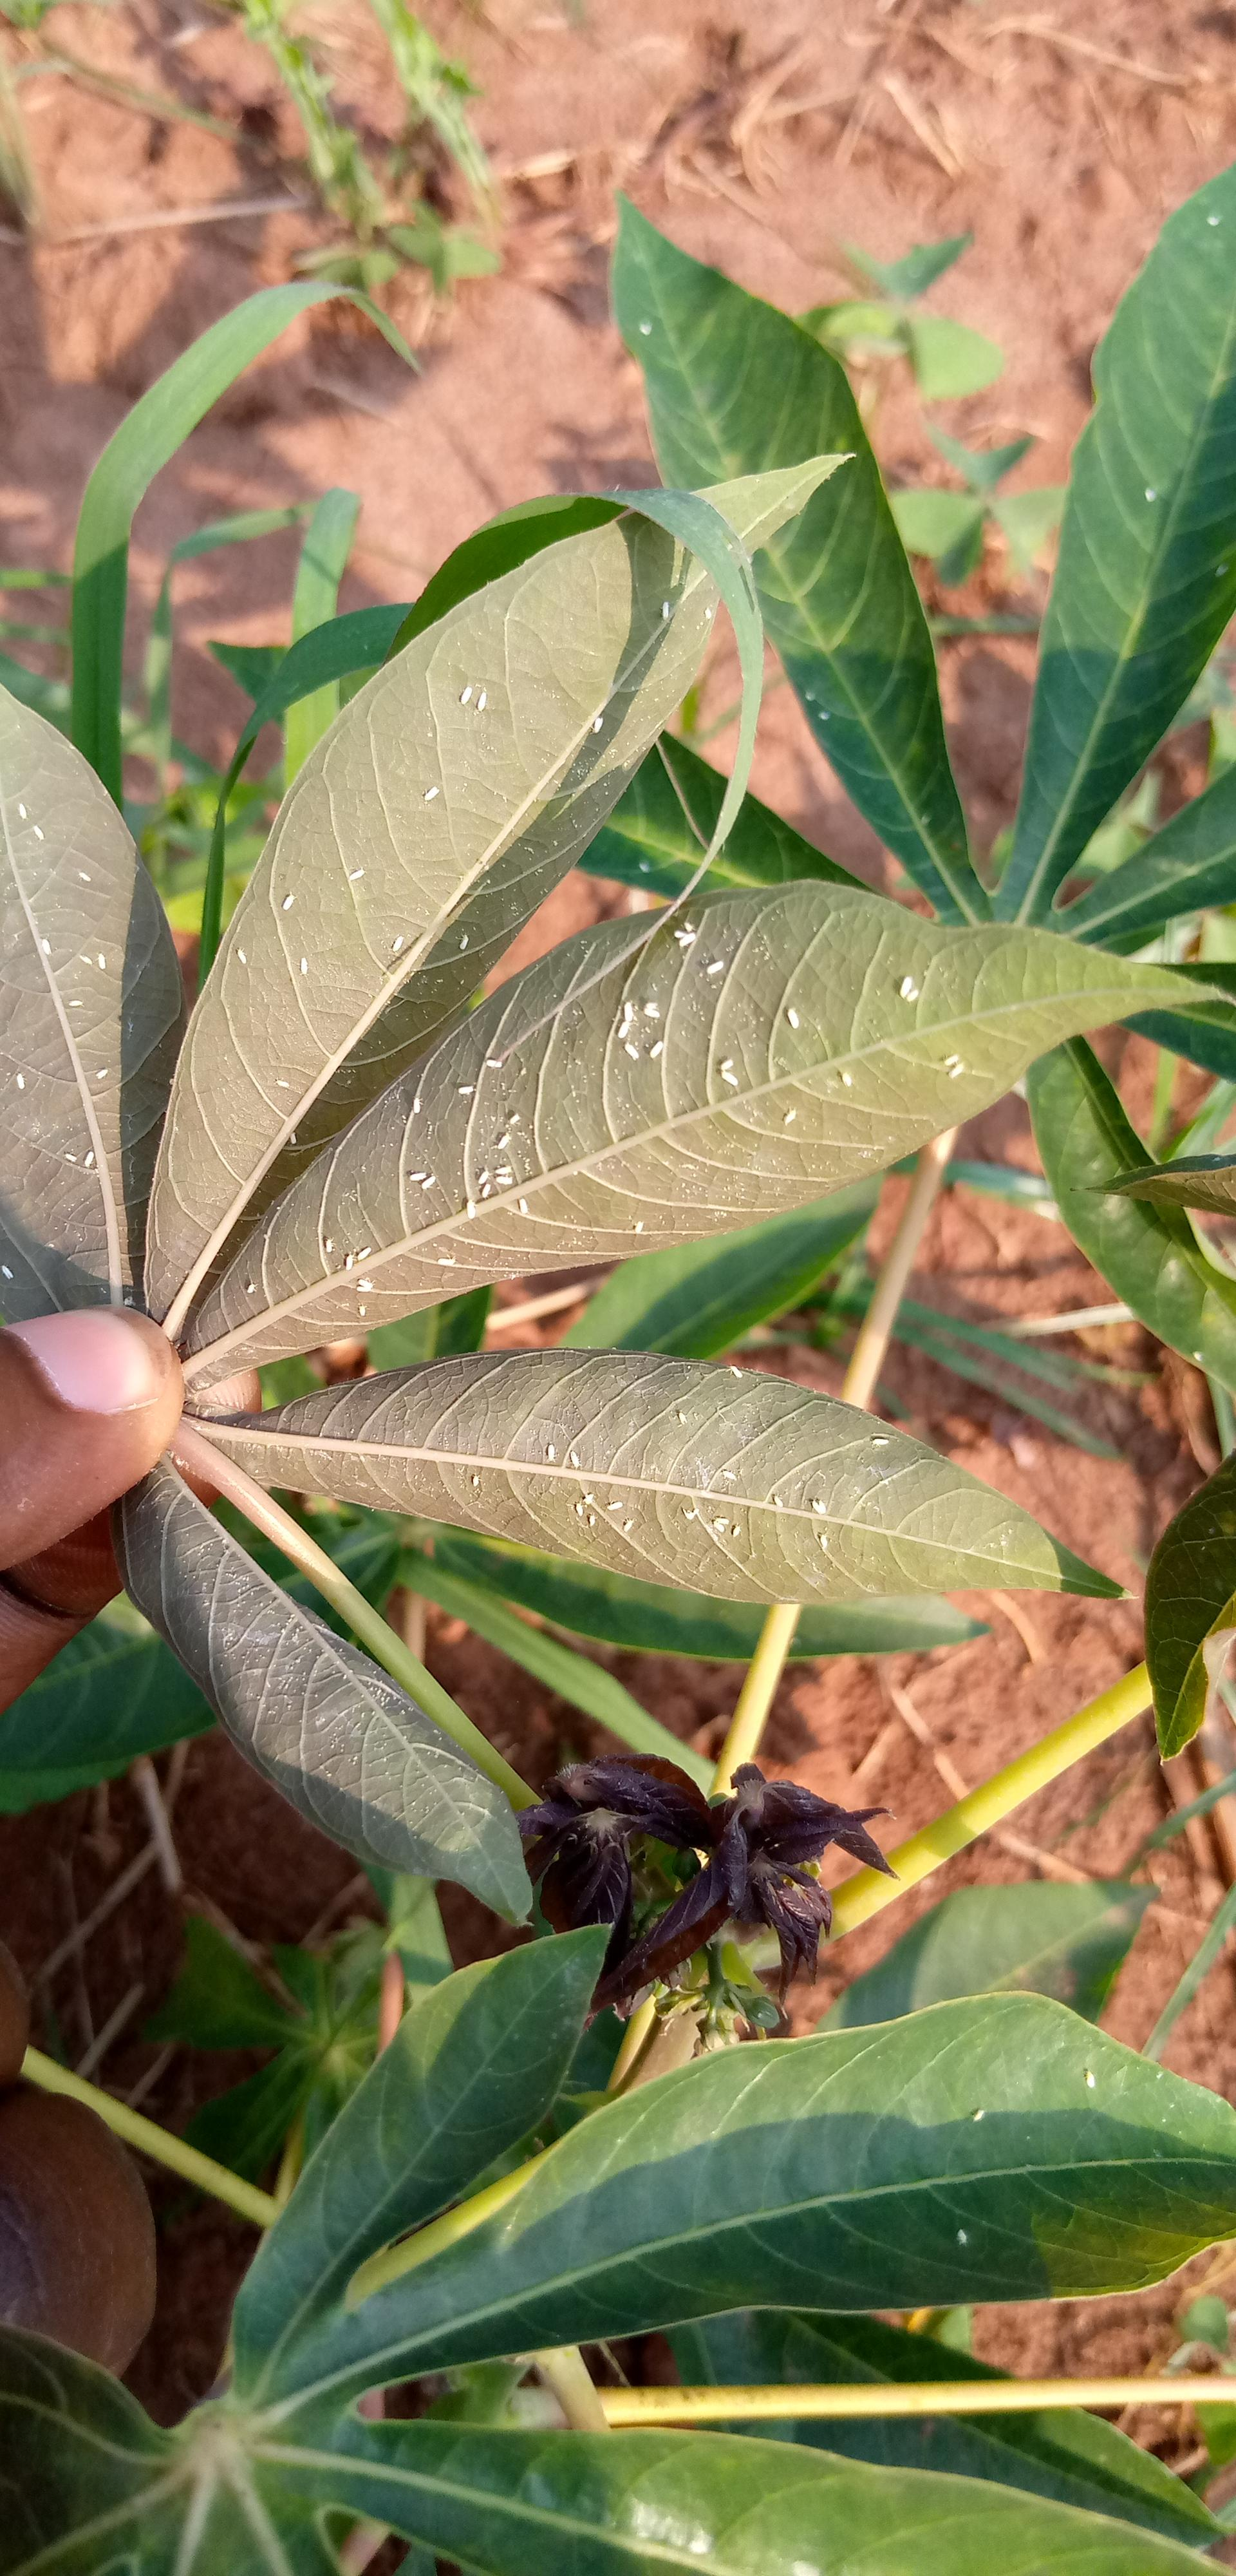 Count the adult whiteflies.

97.